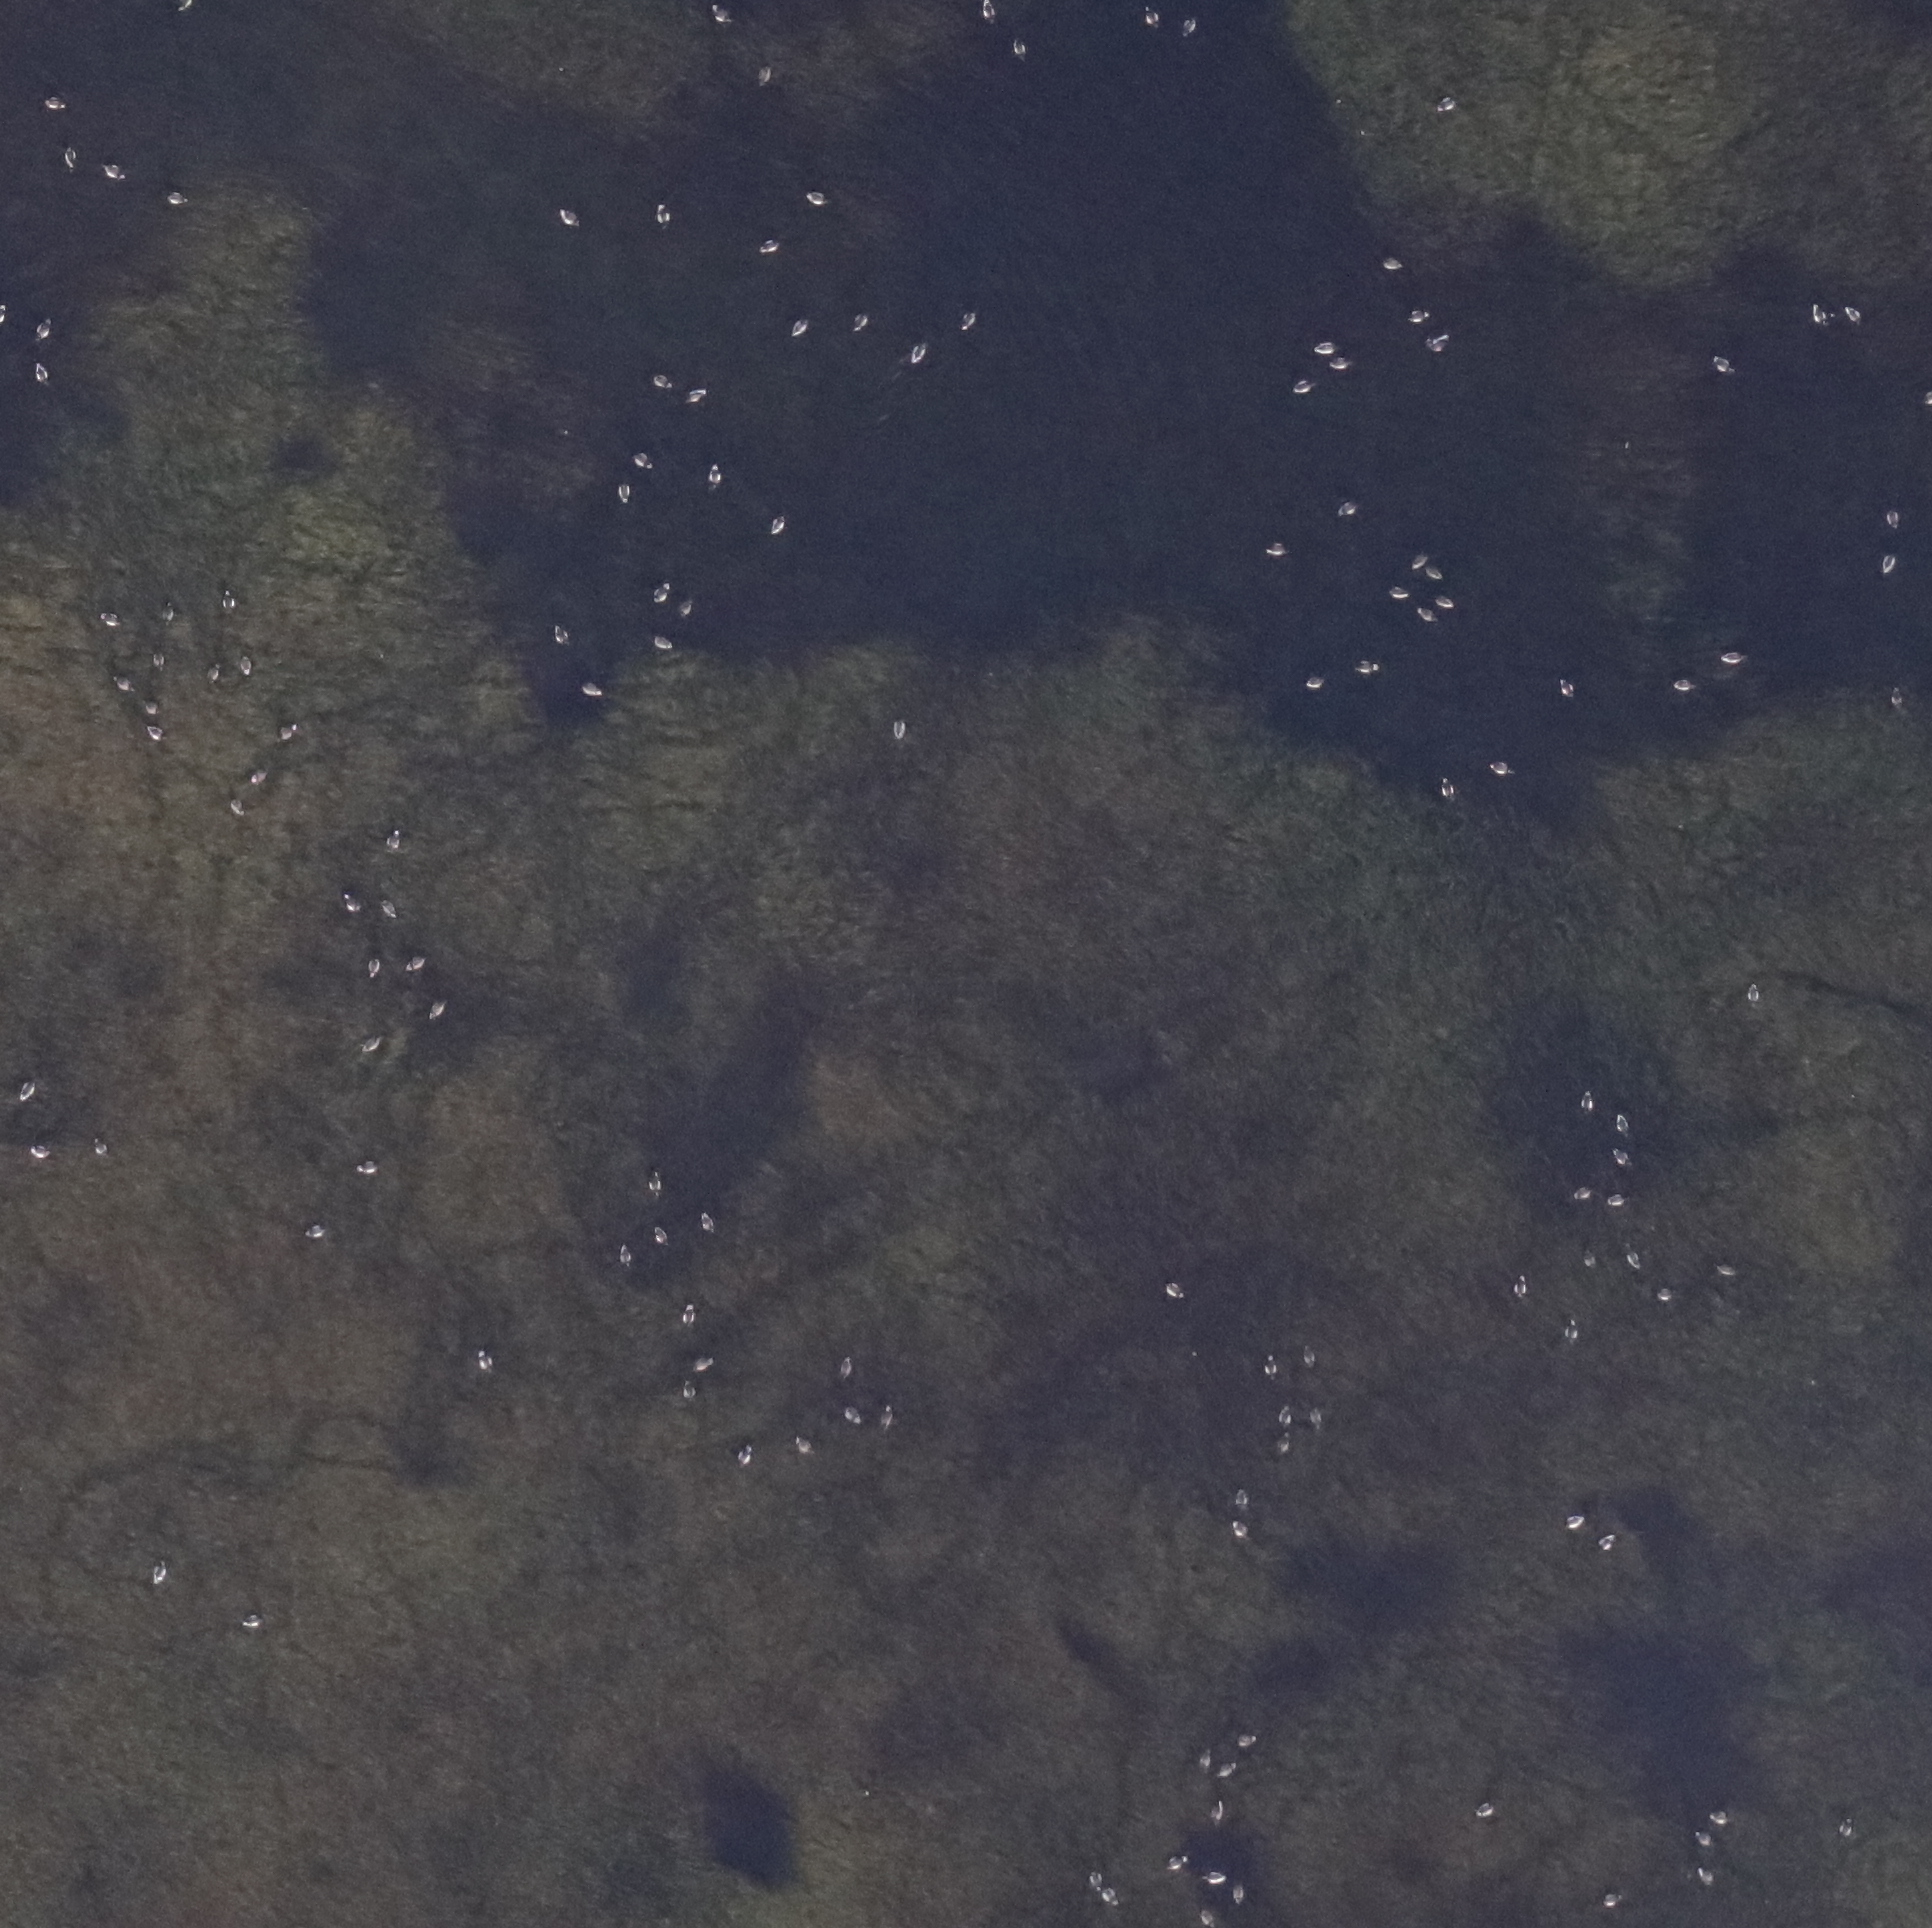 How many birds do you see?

138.